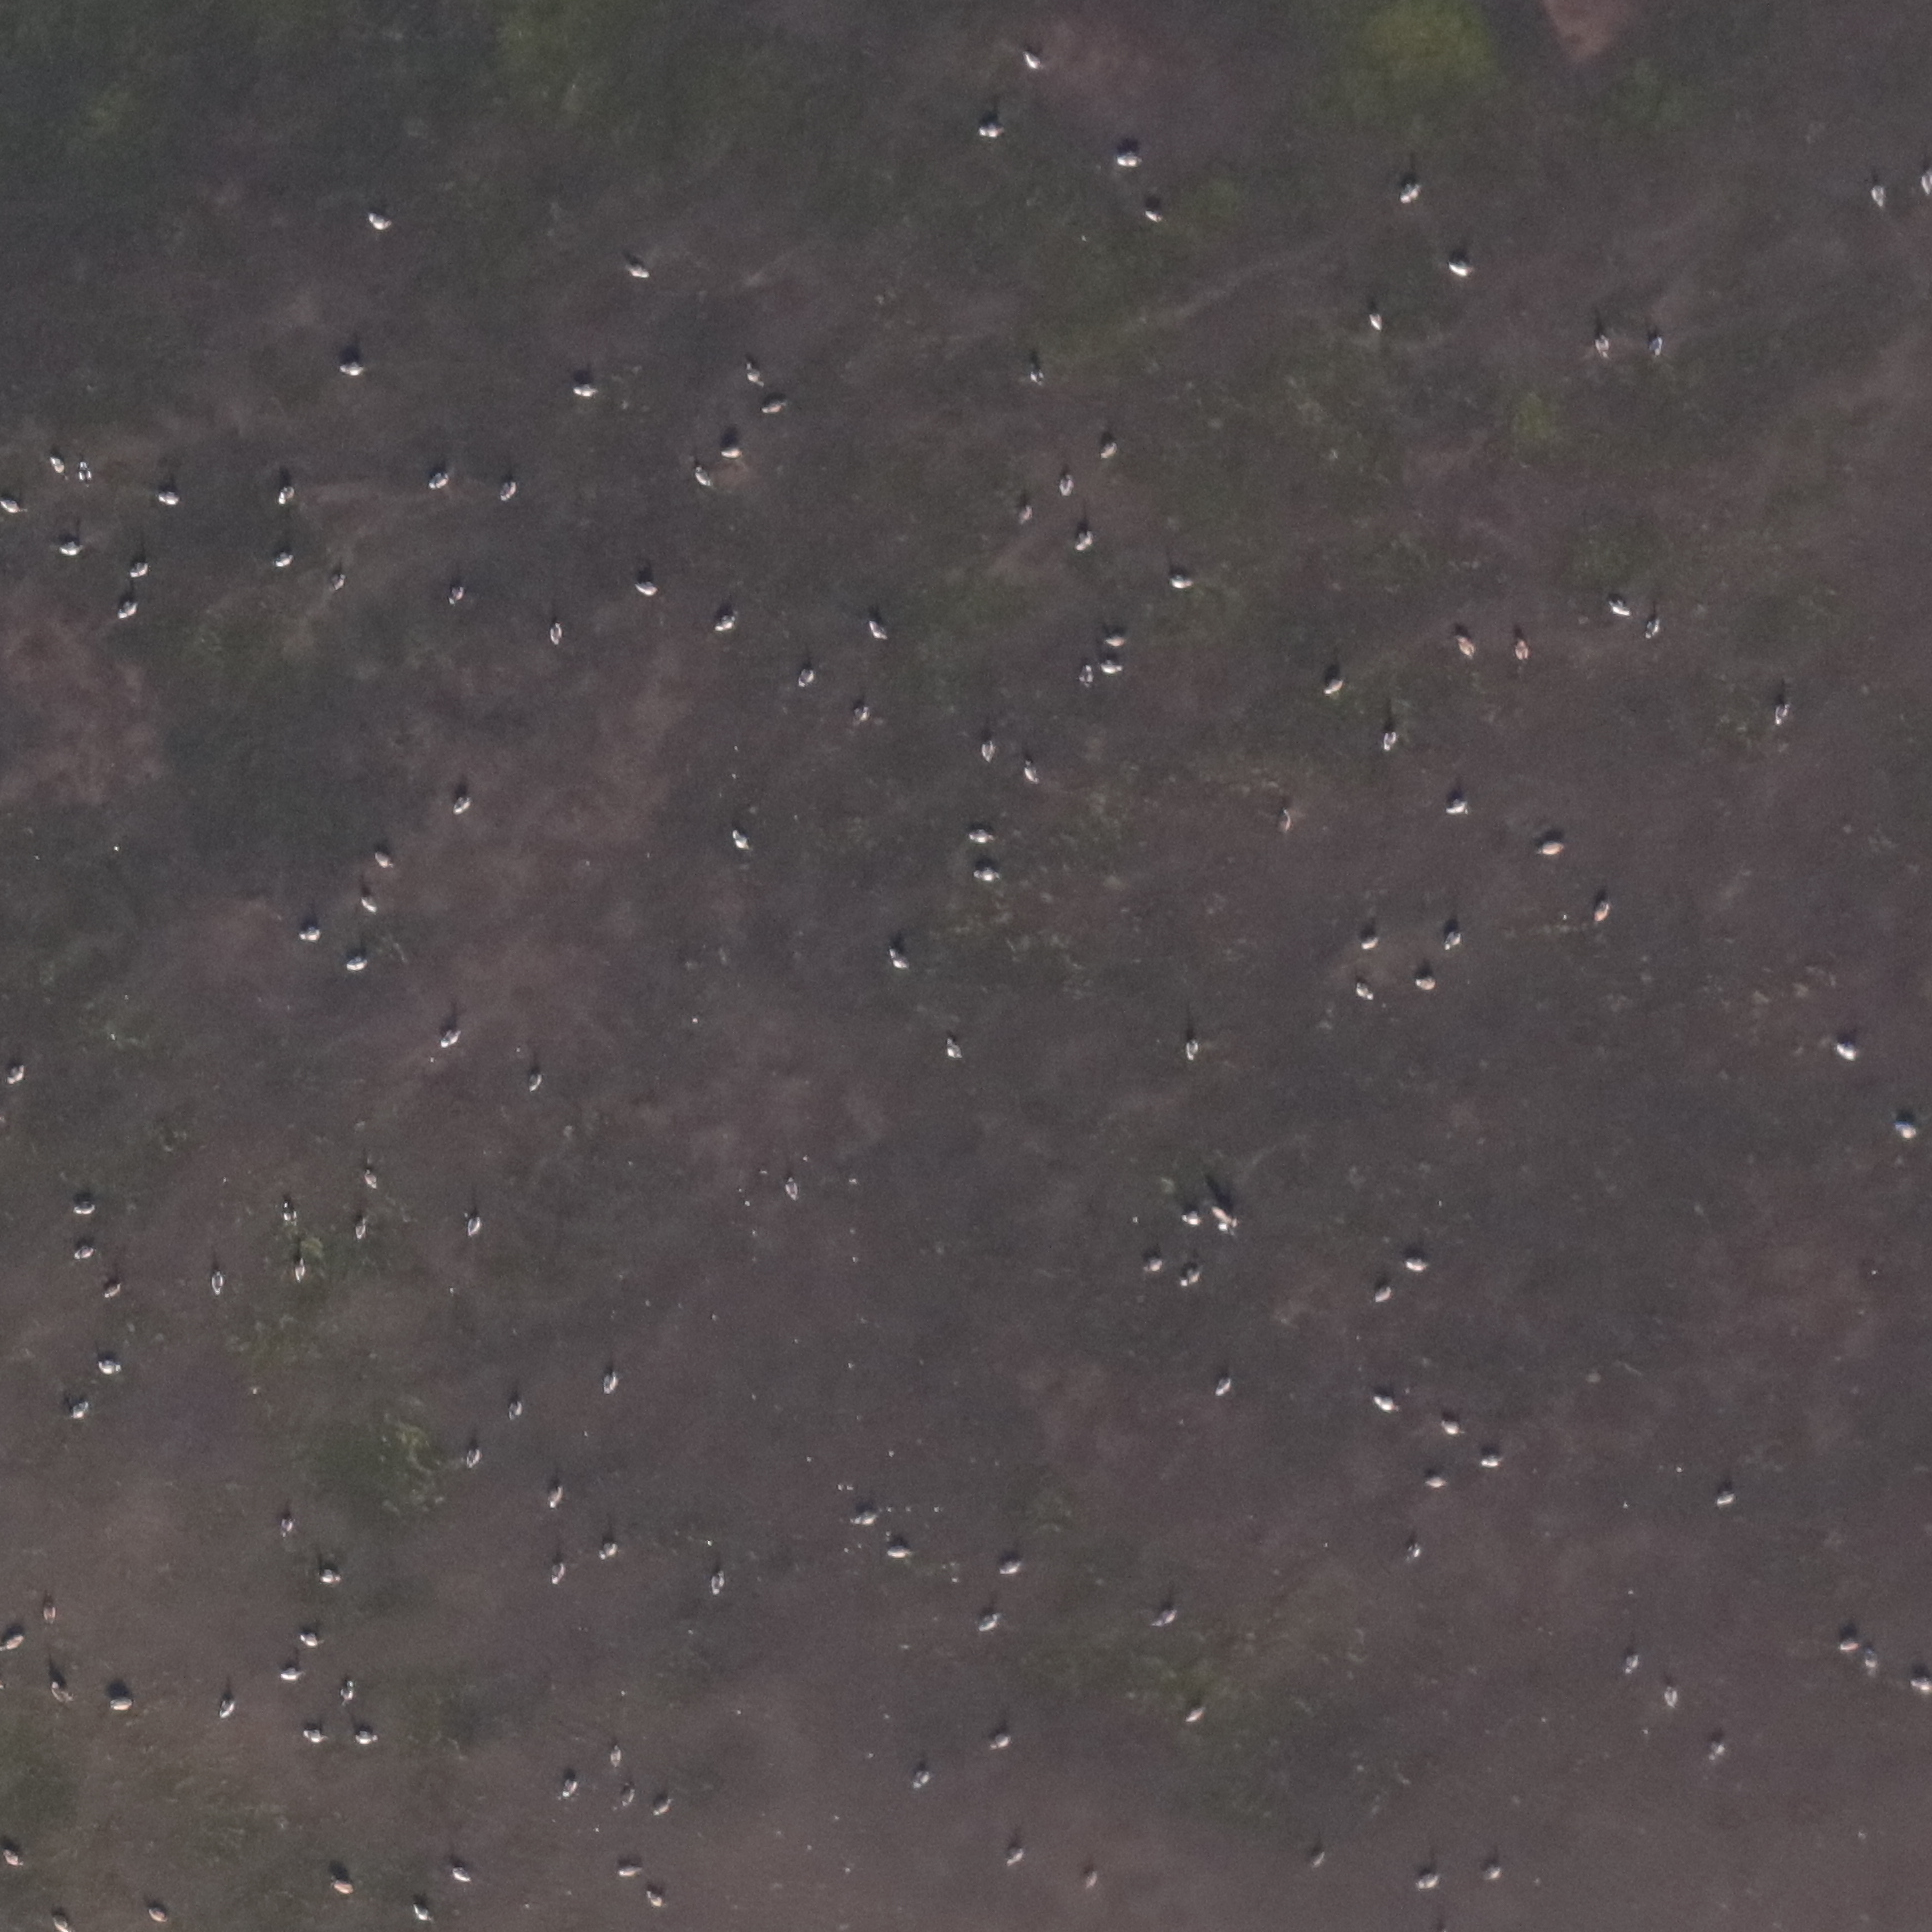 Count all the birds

155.